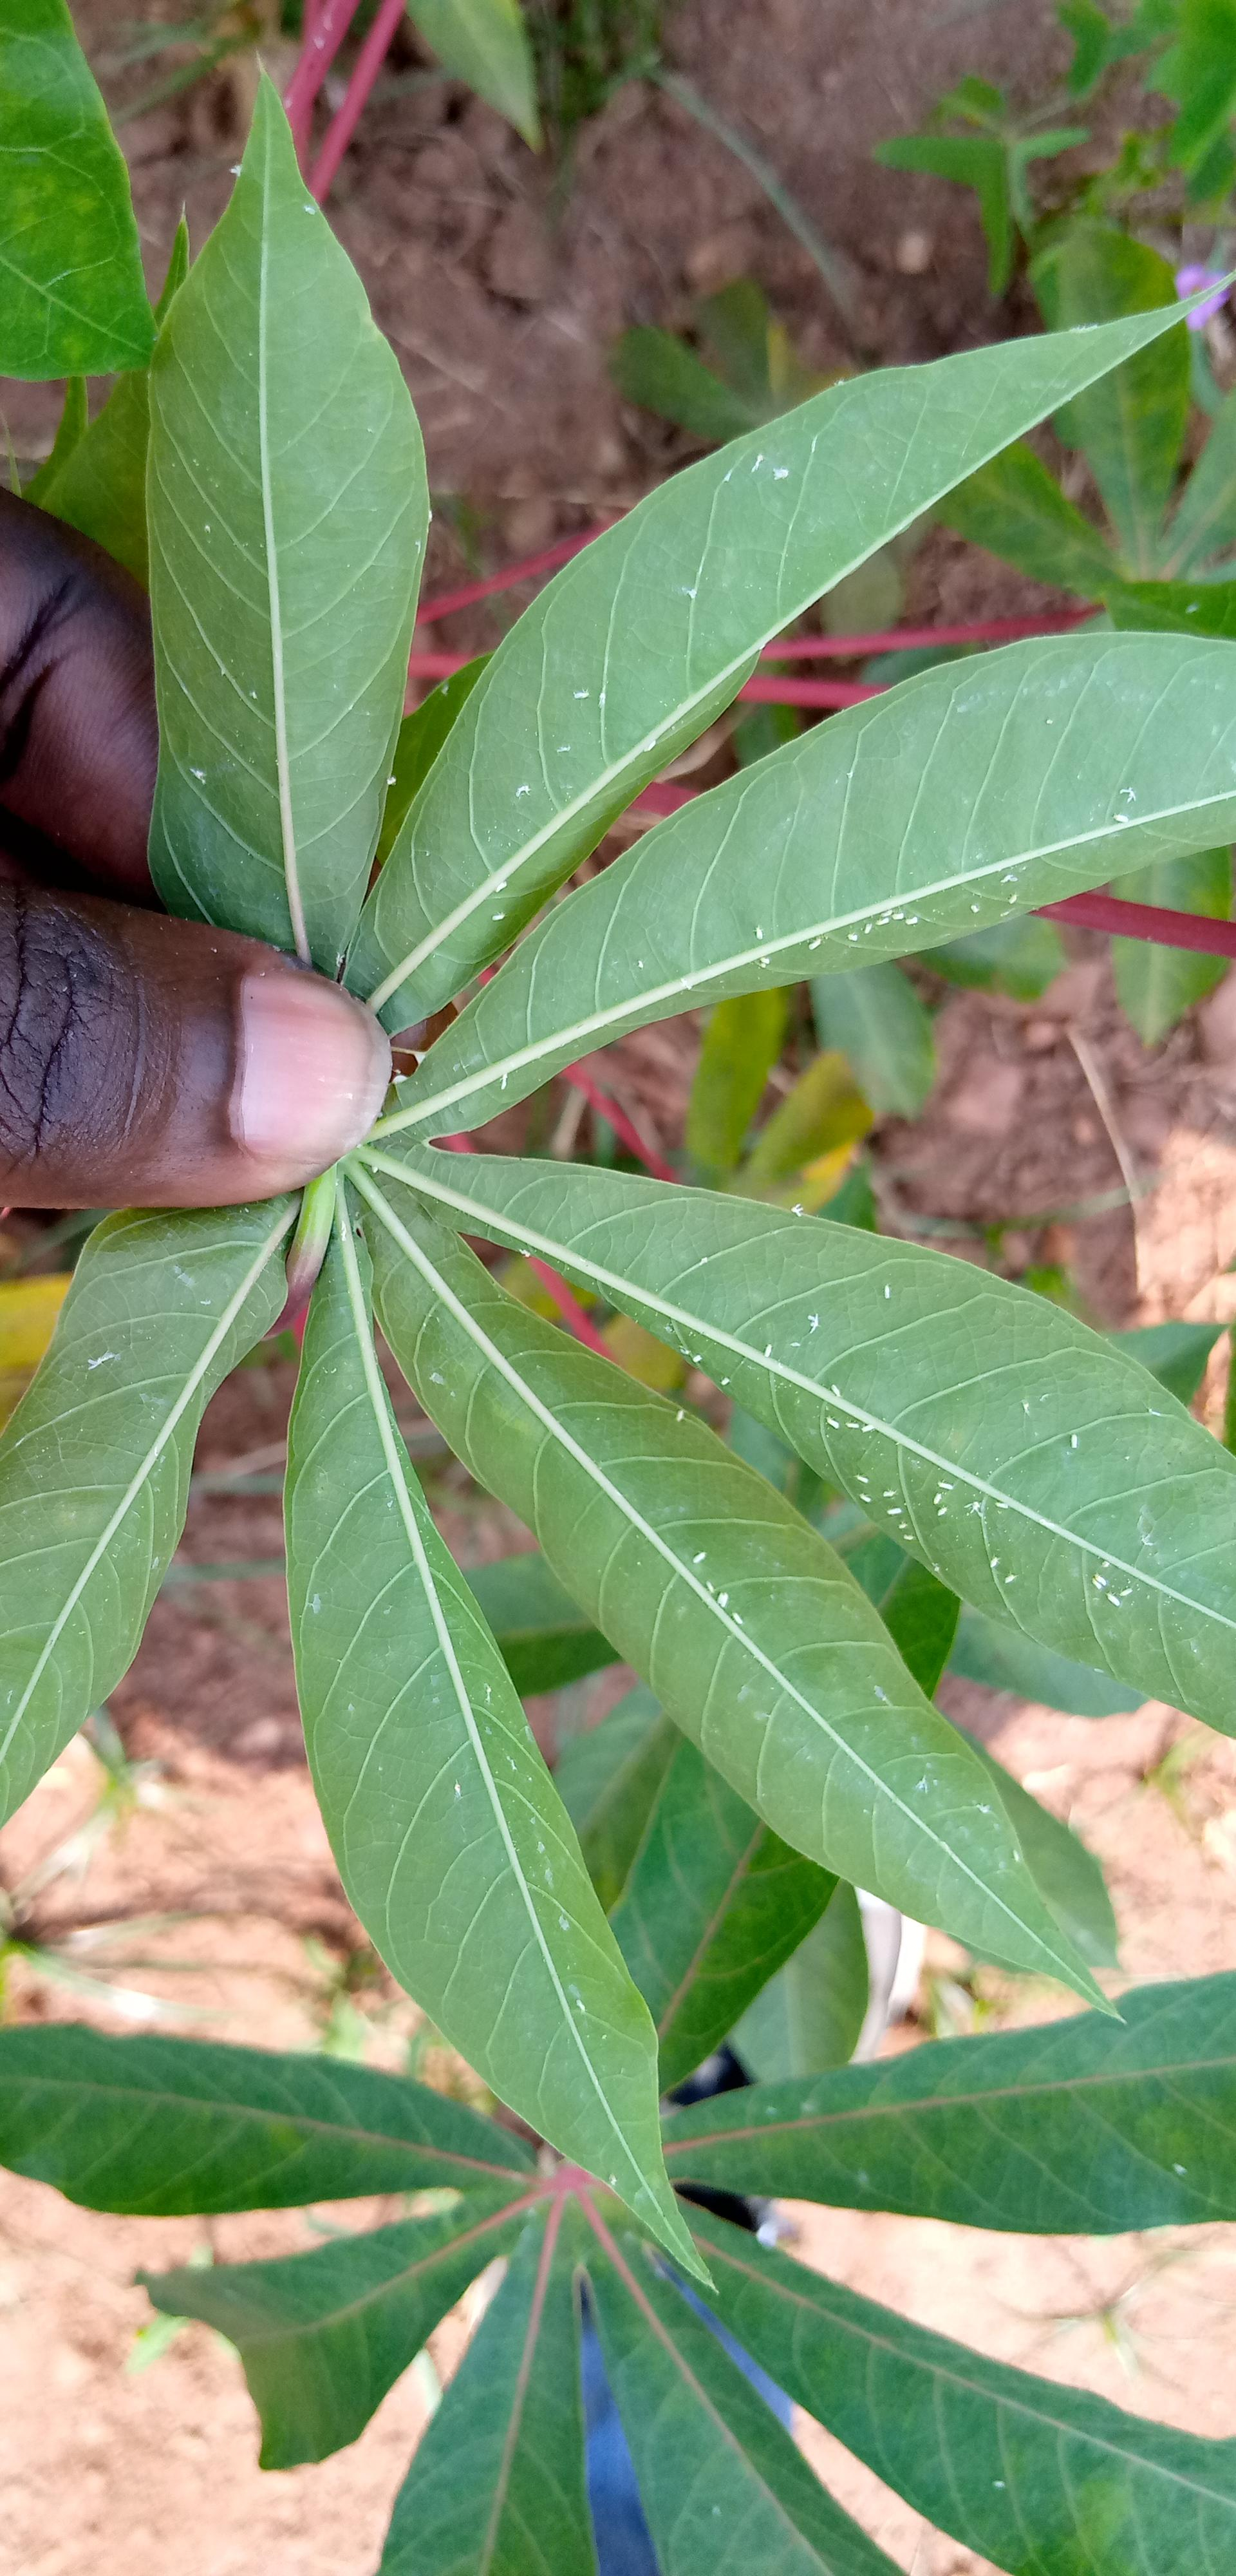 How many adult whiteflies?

40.